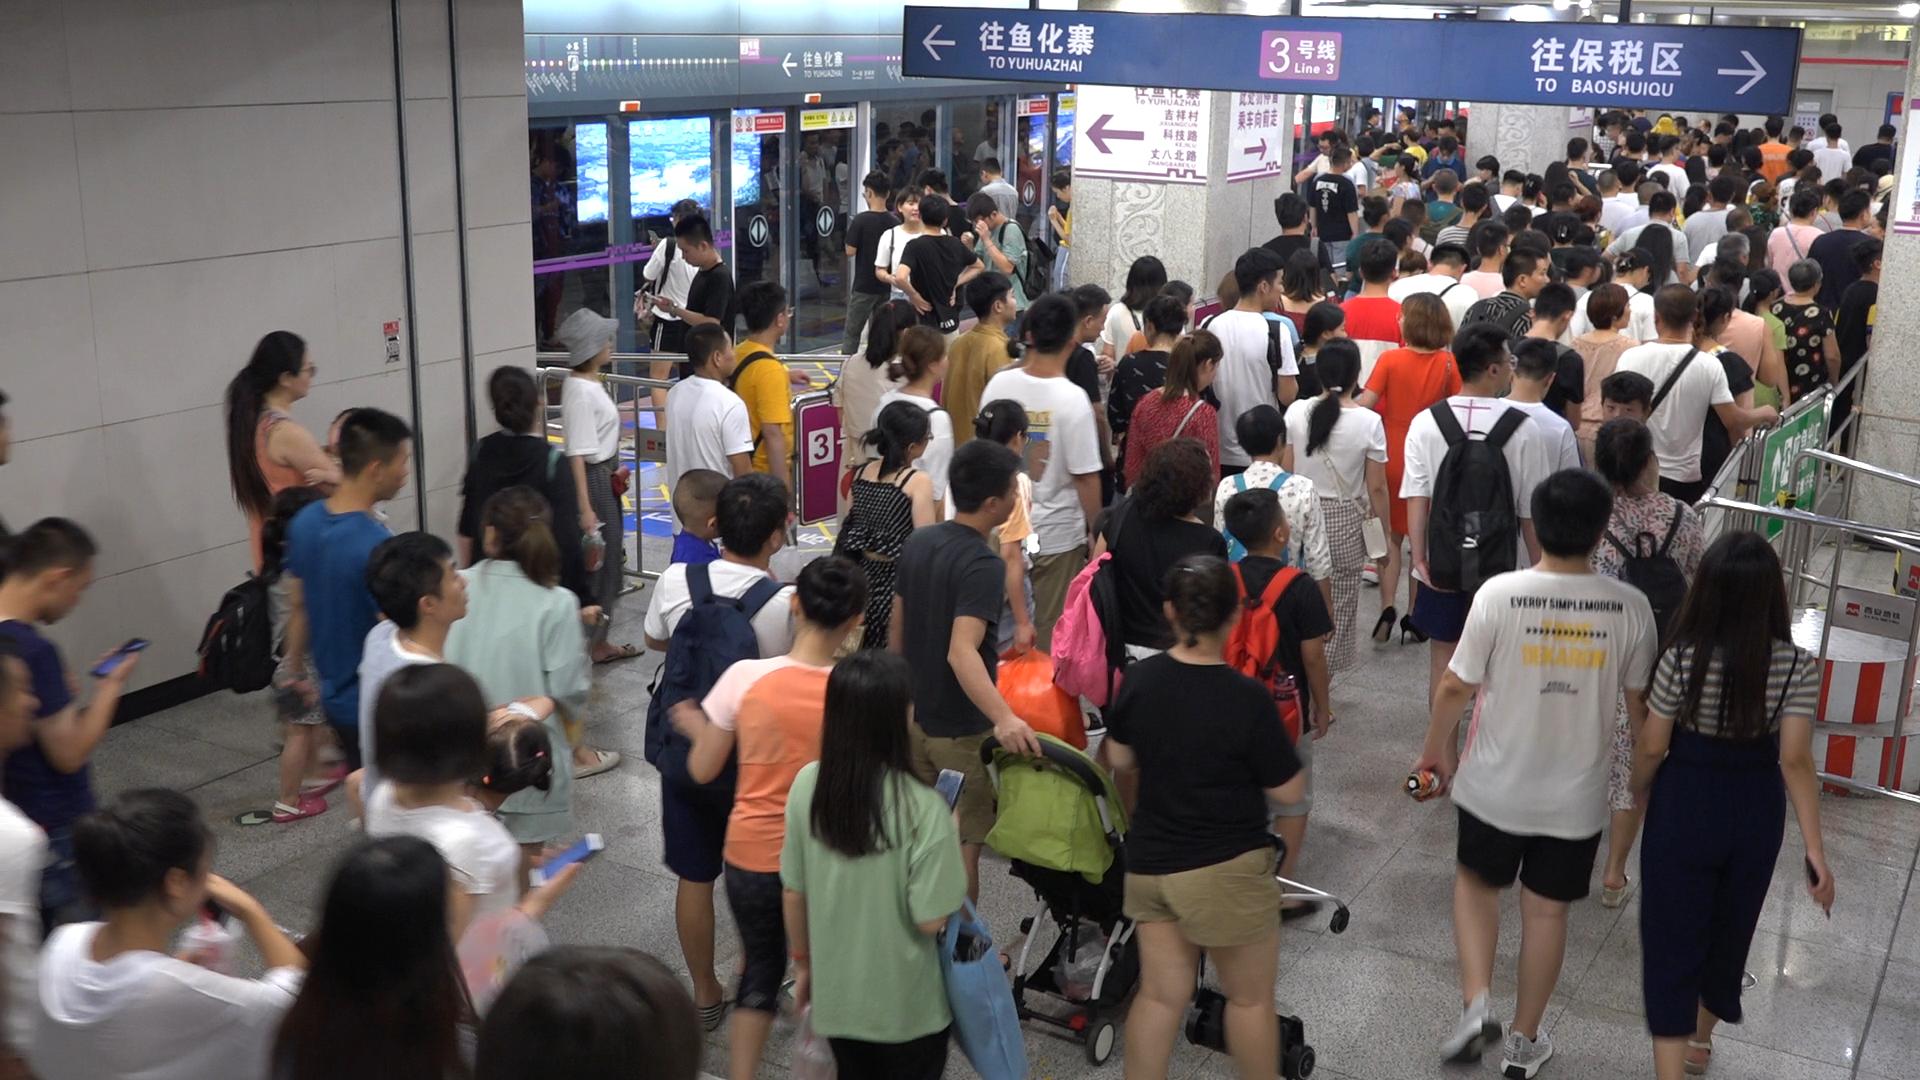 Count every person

166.